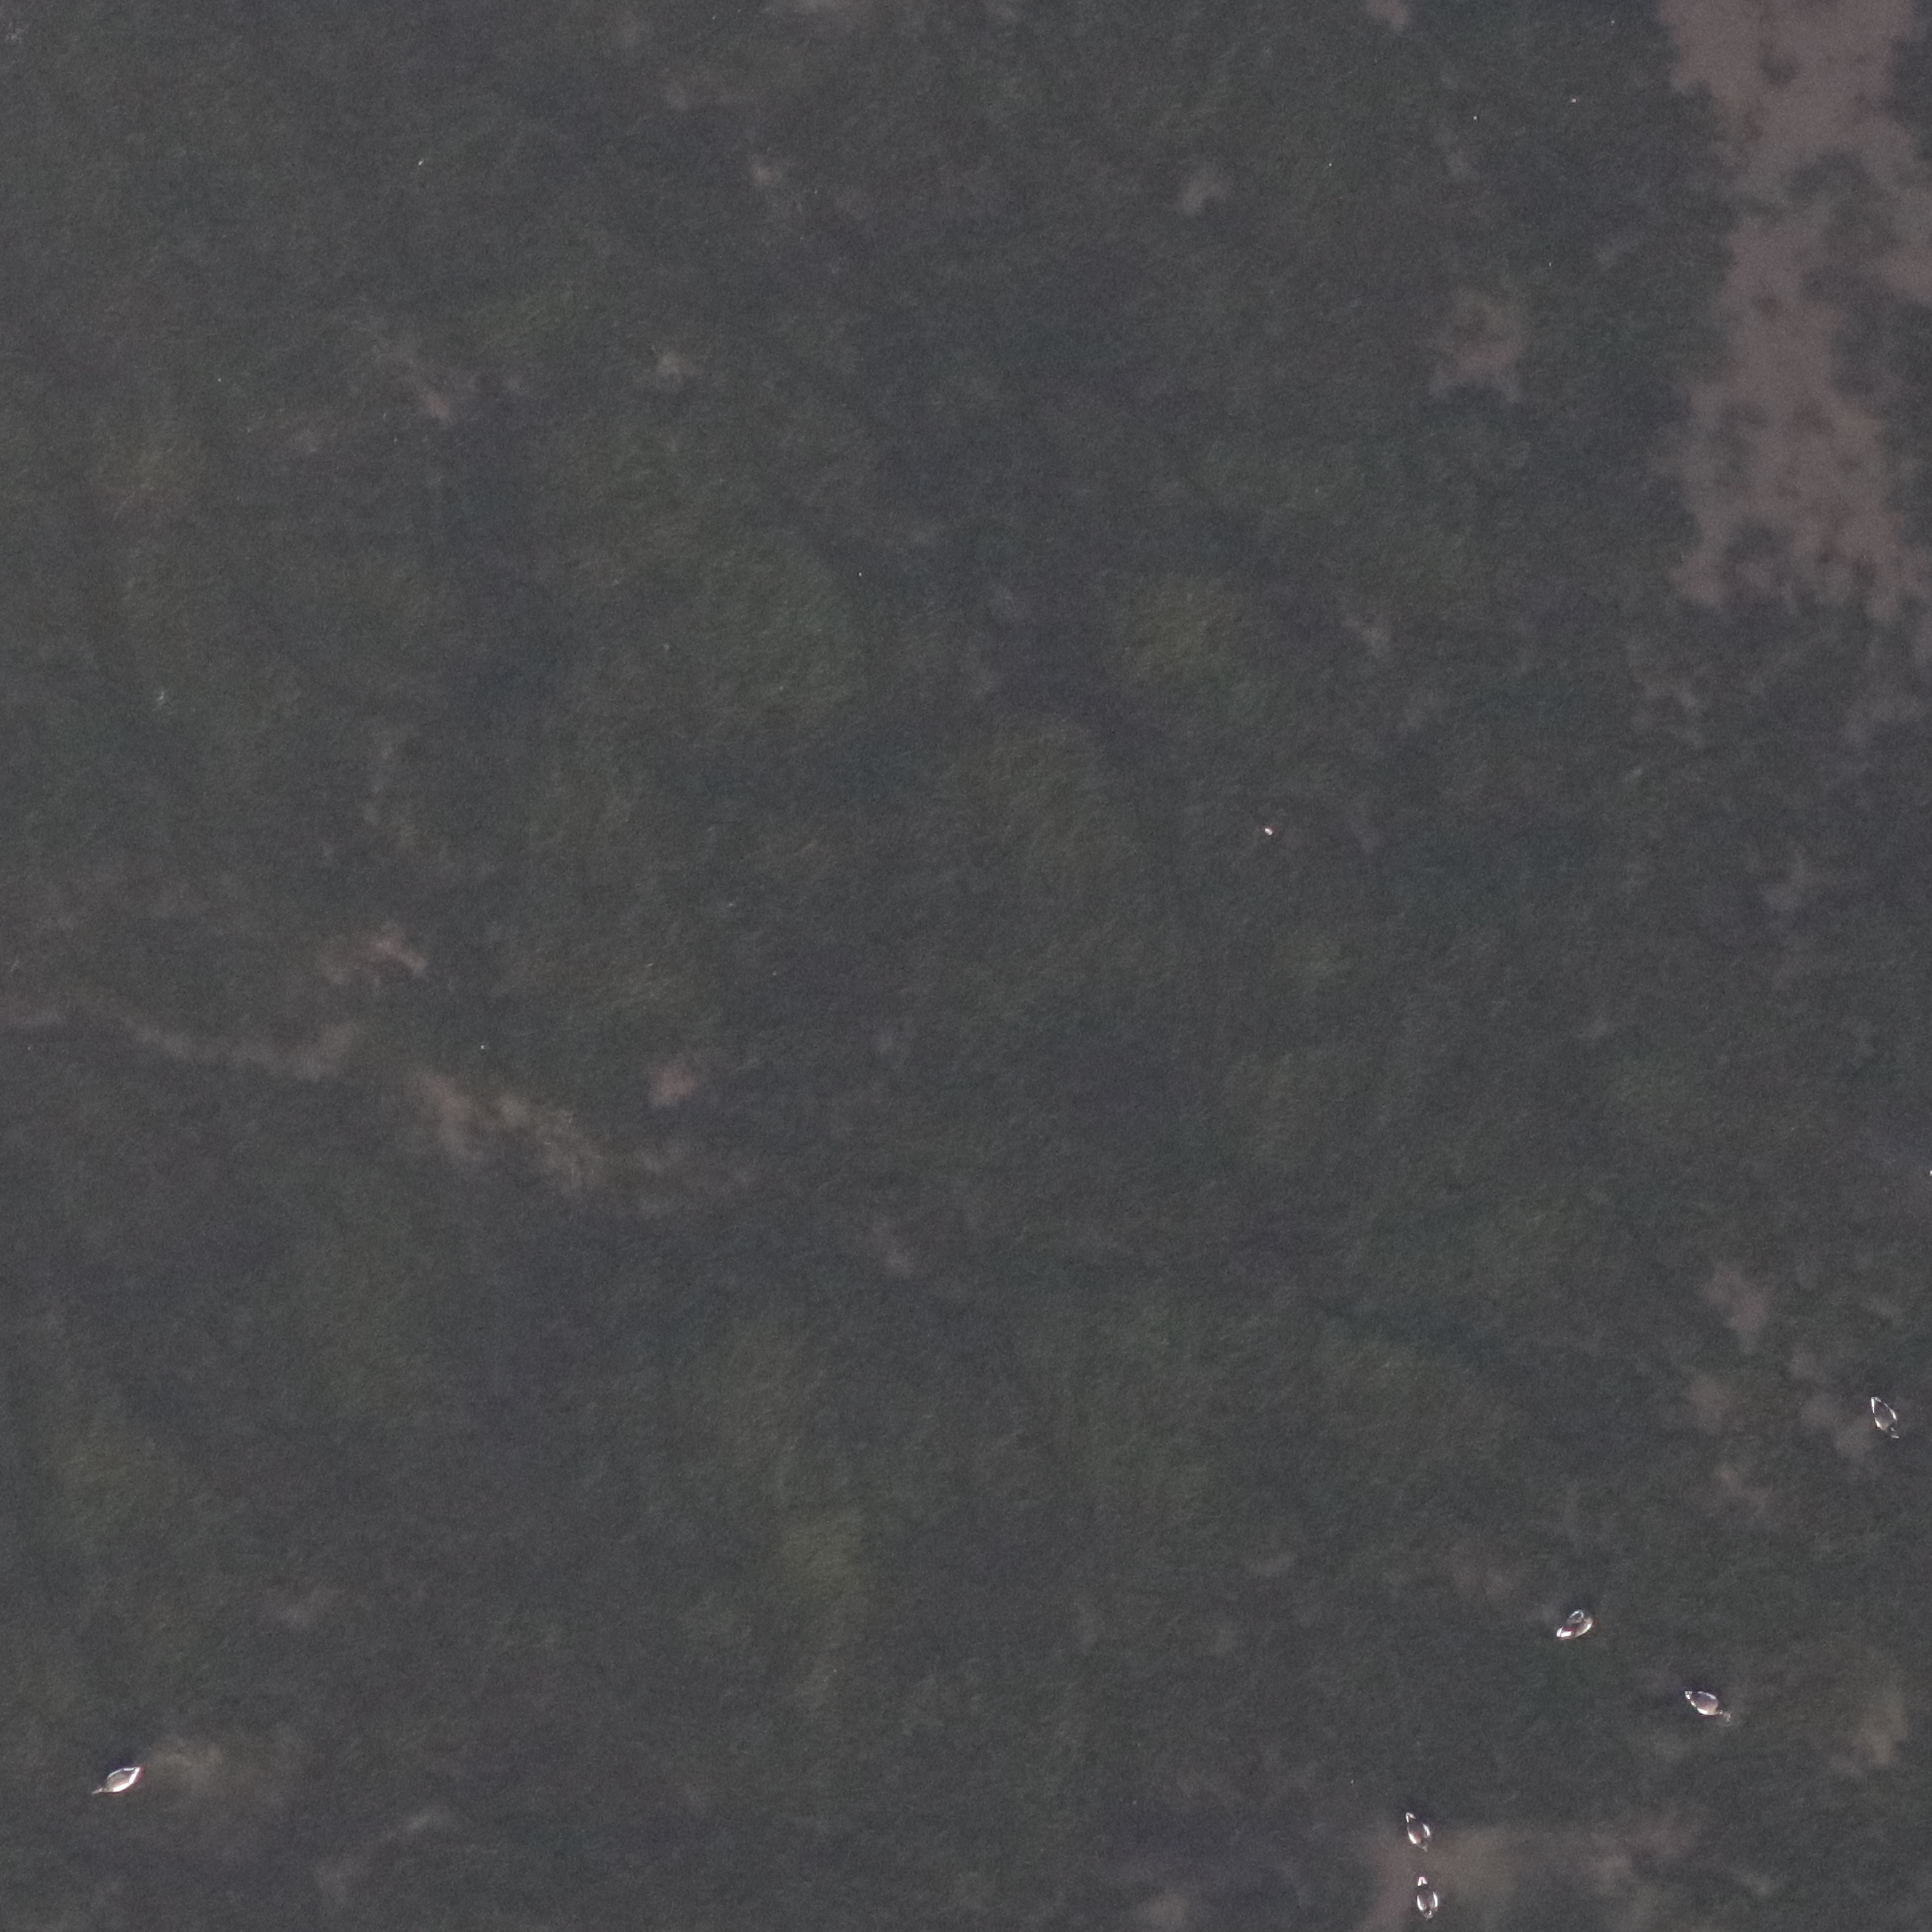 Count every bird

6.